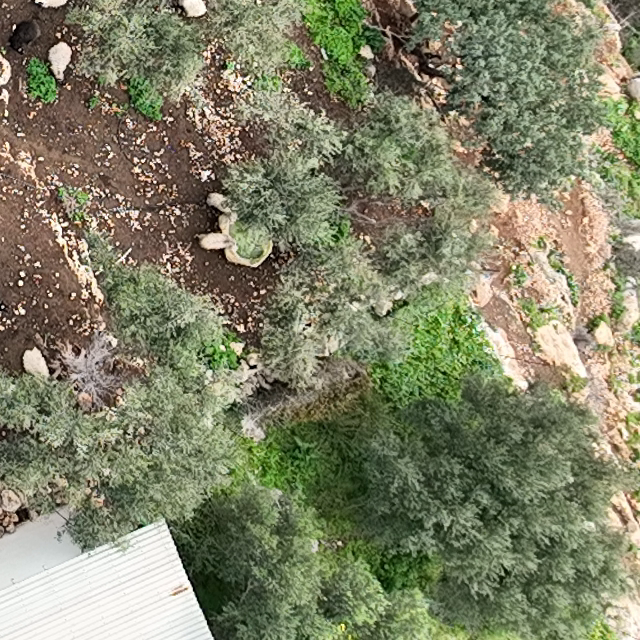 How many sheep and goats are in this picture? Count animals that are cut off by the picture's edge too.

8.